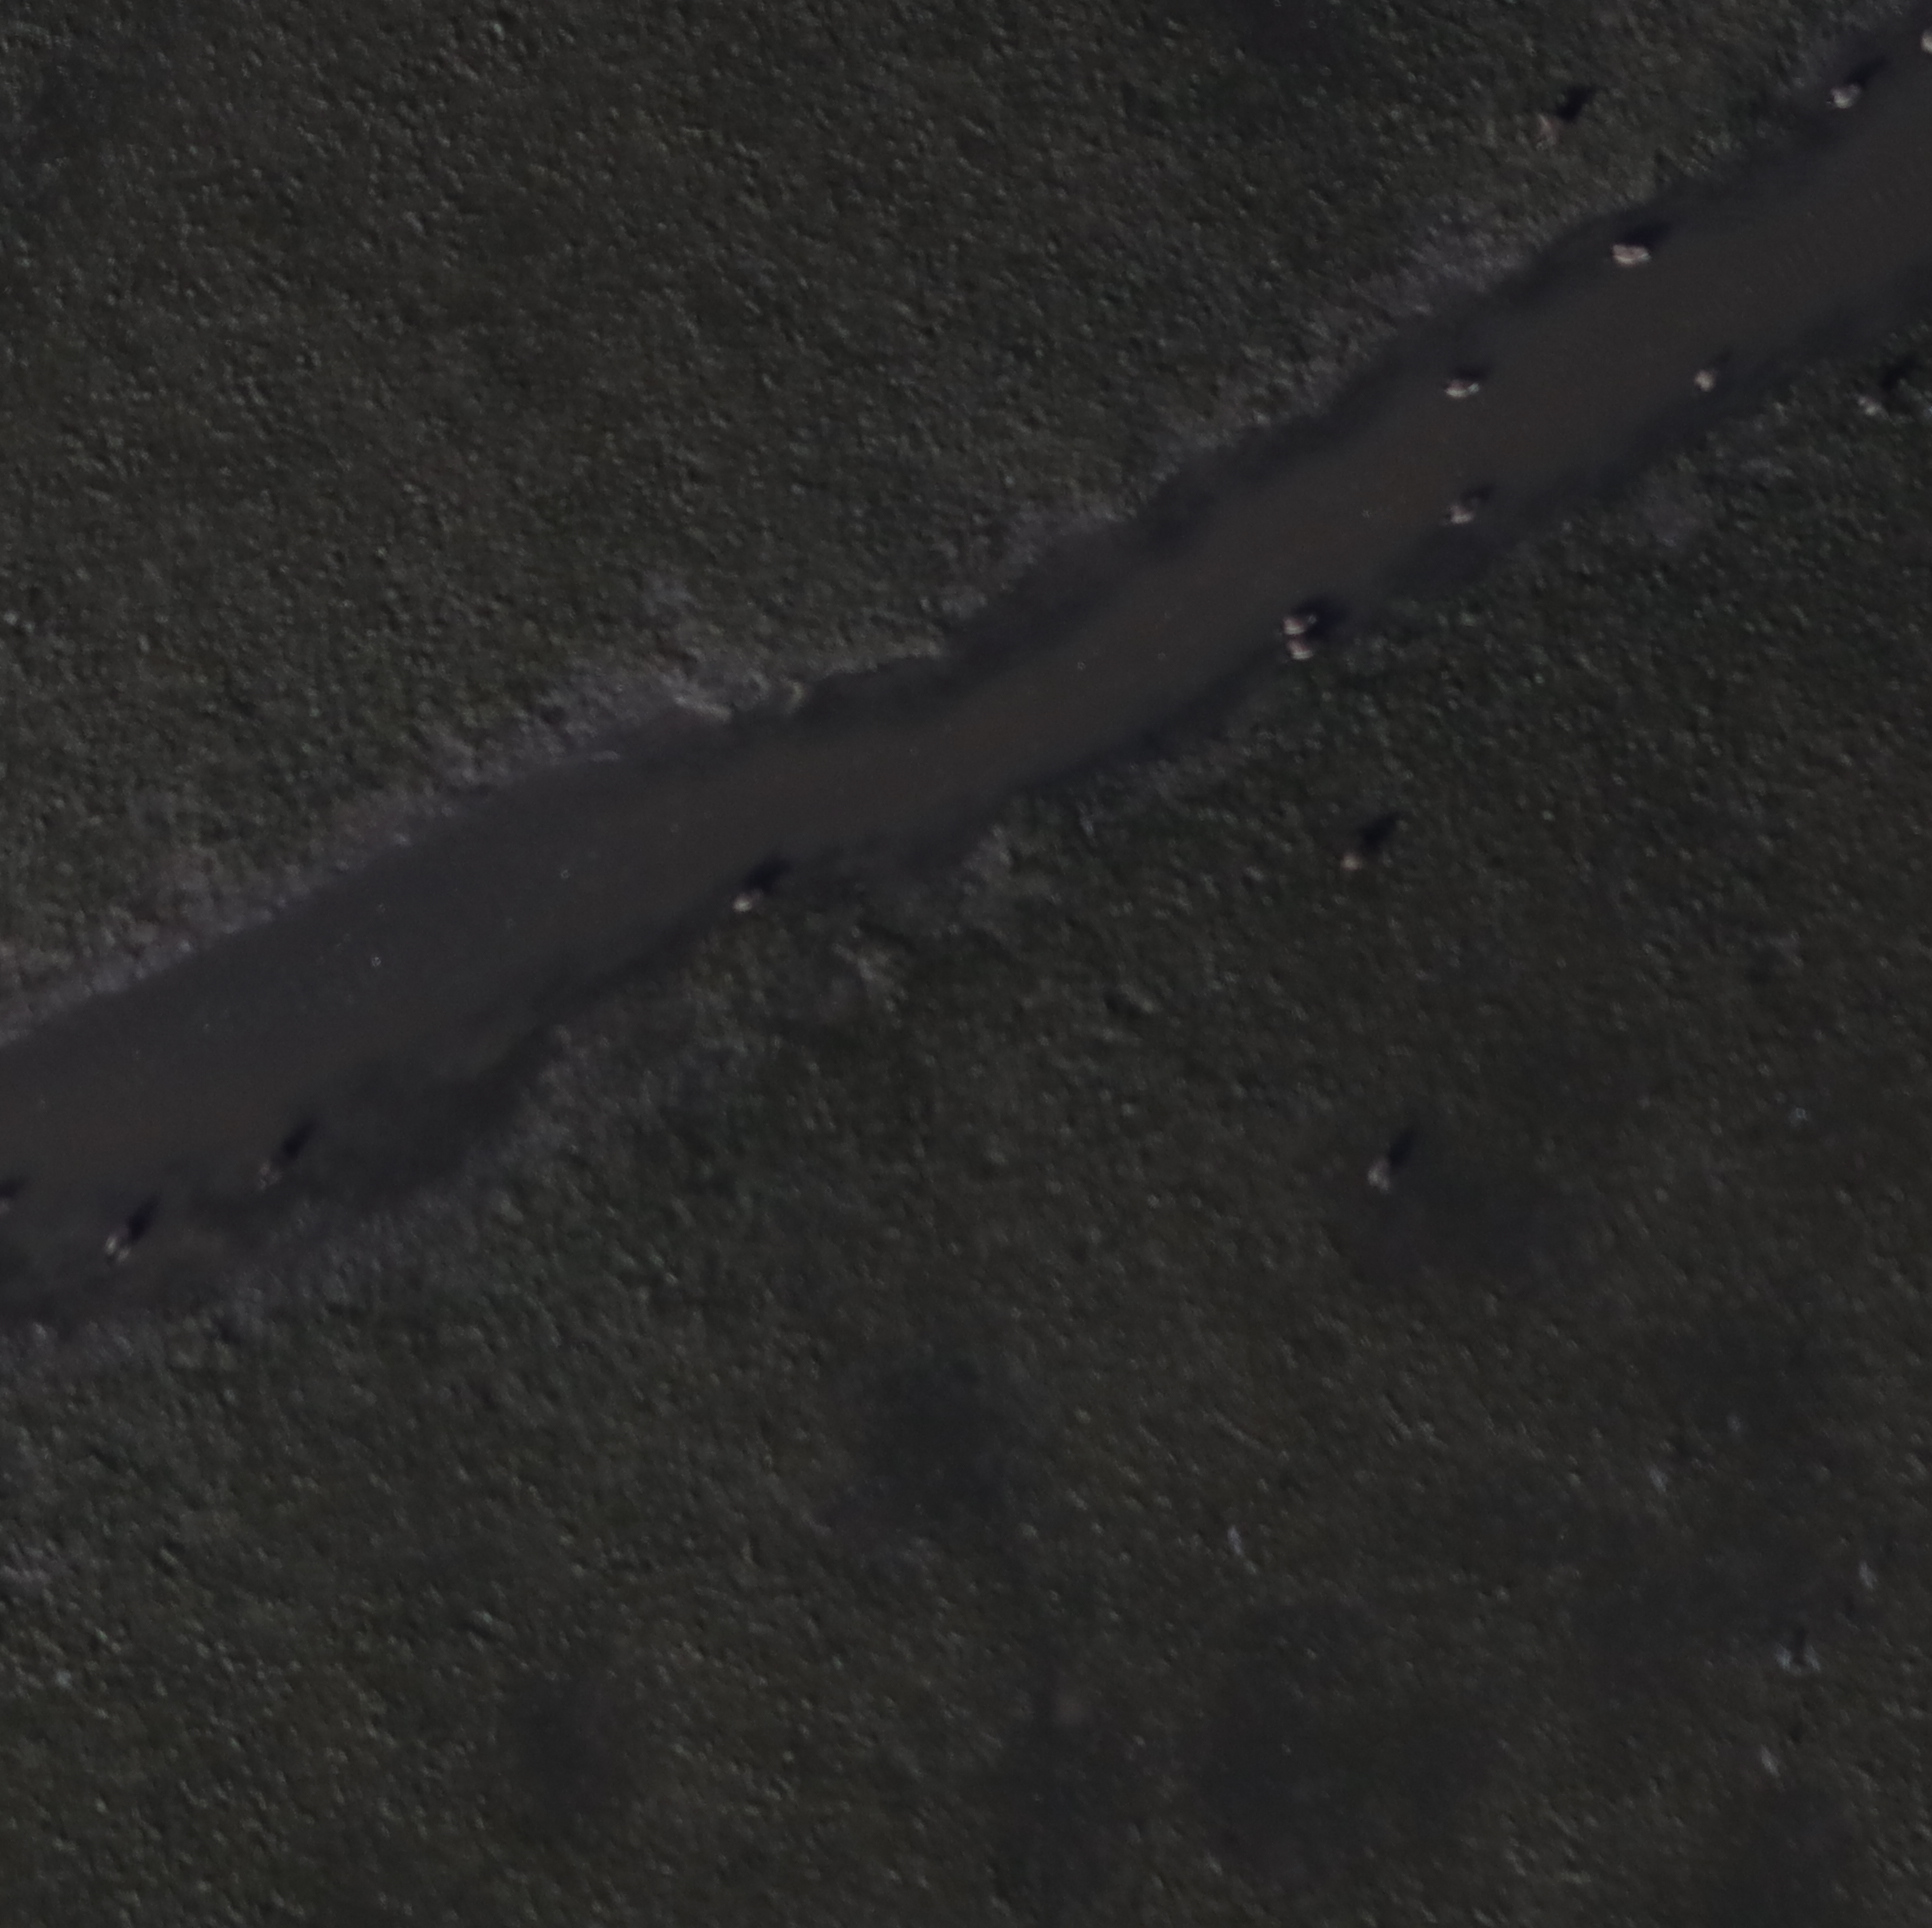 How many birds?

13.